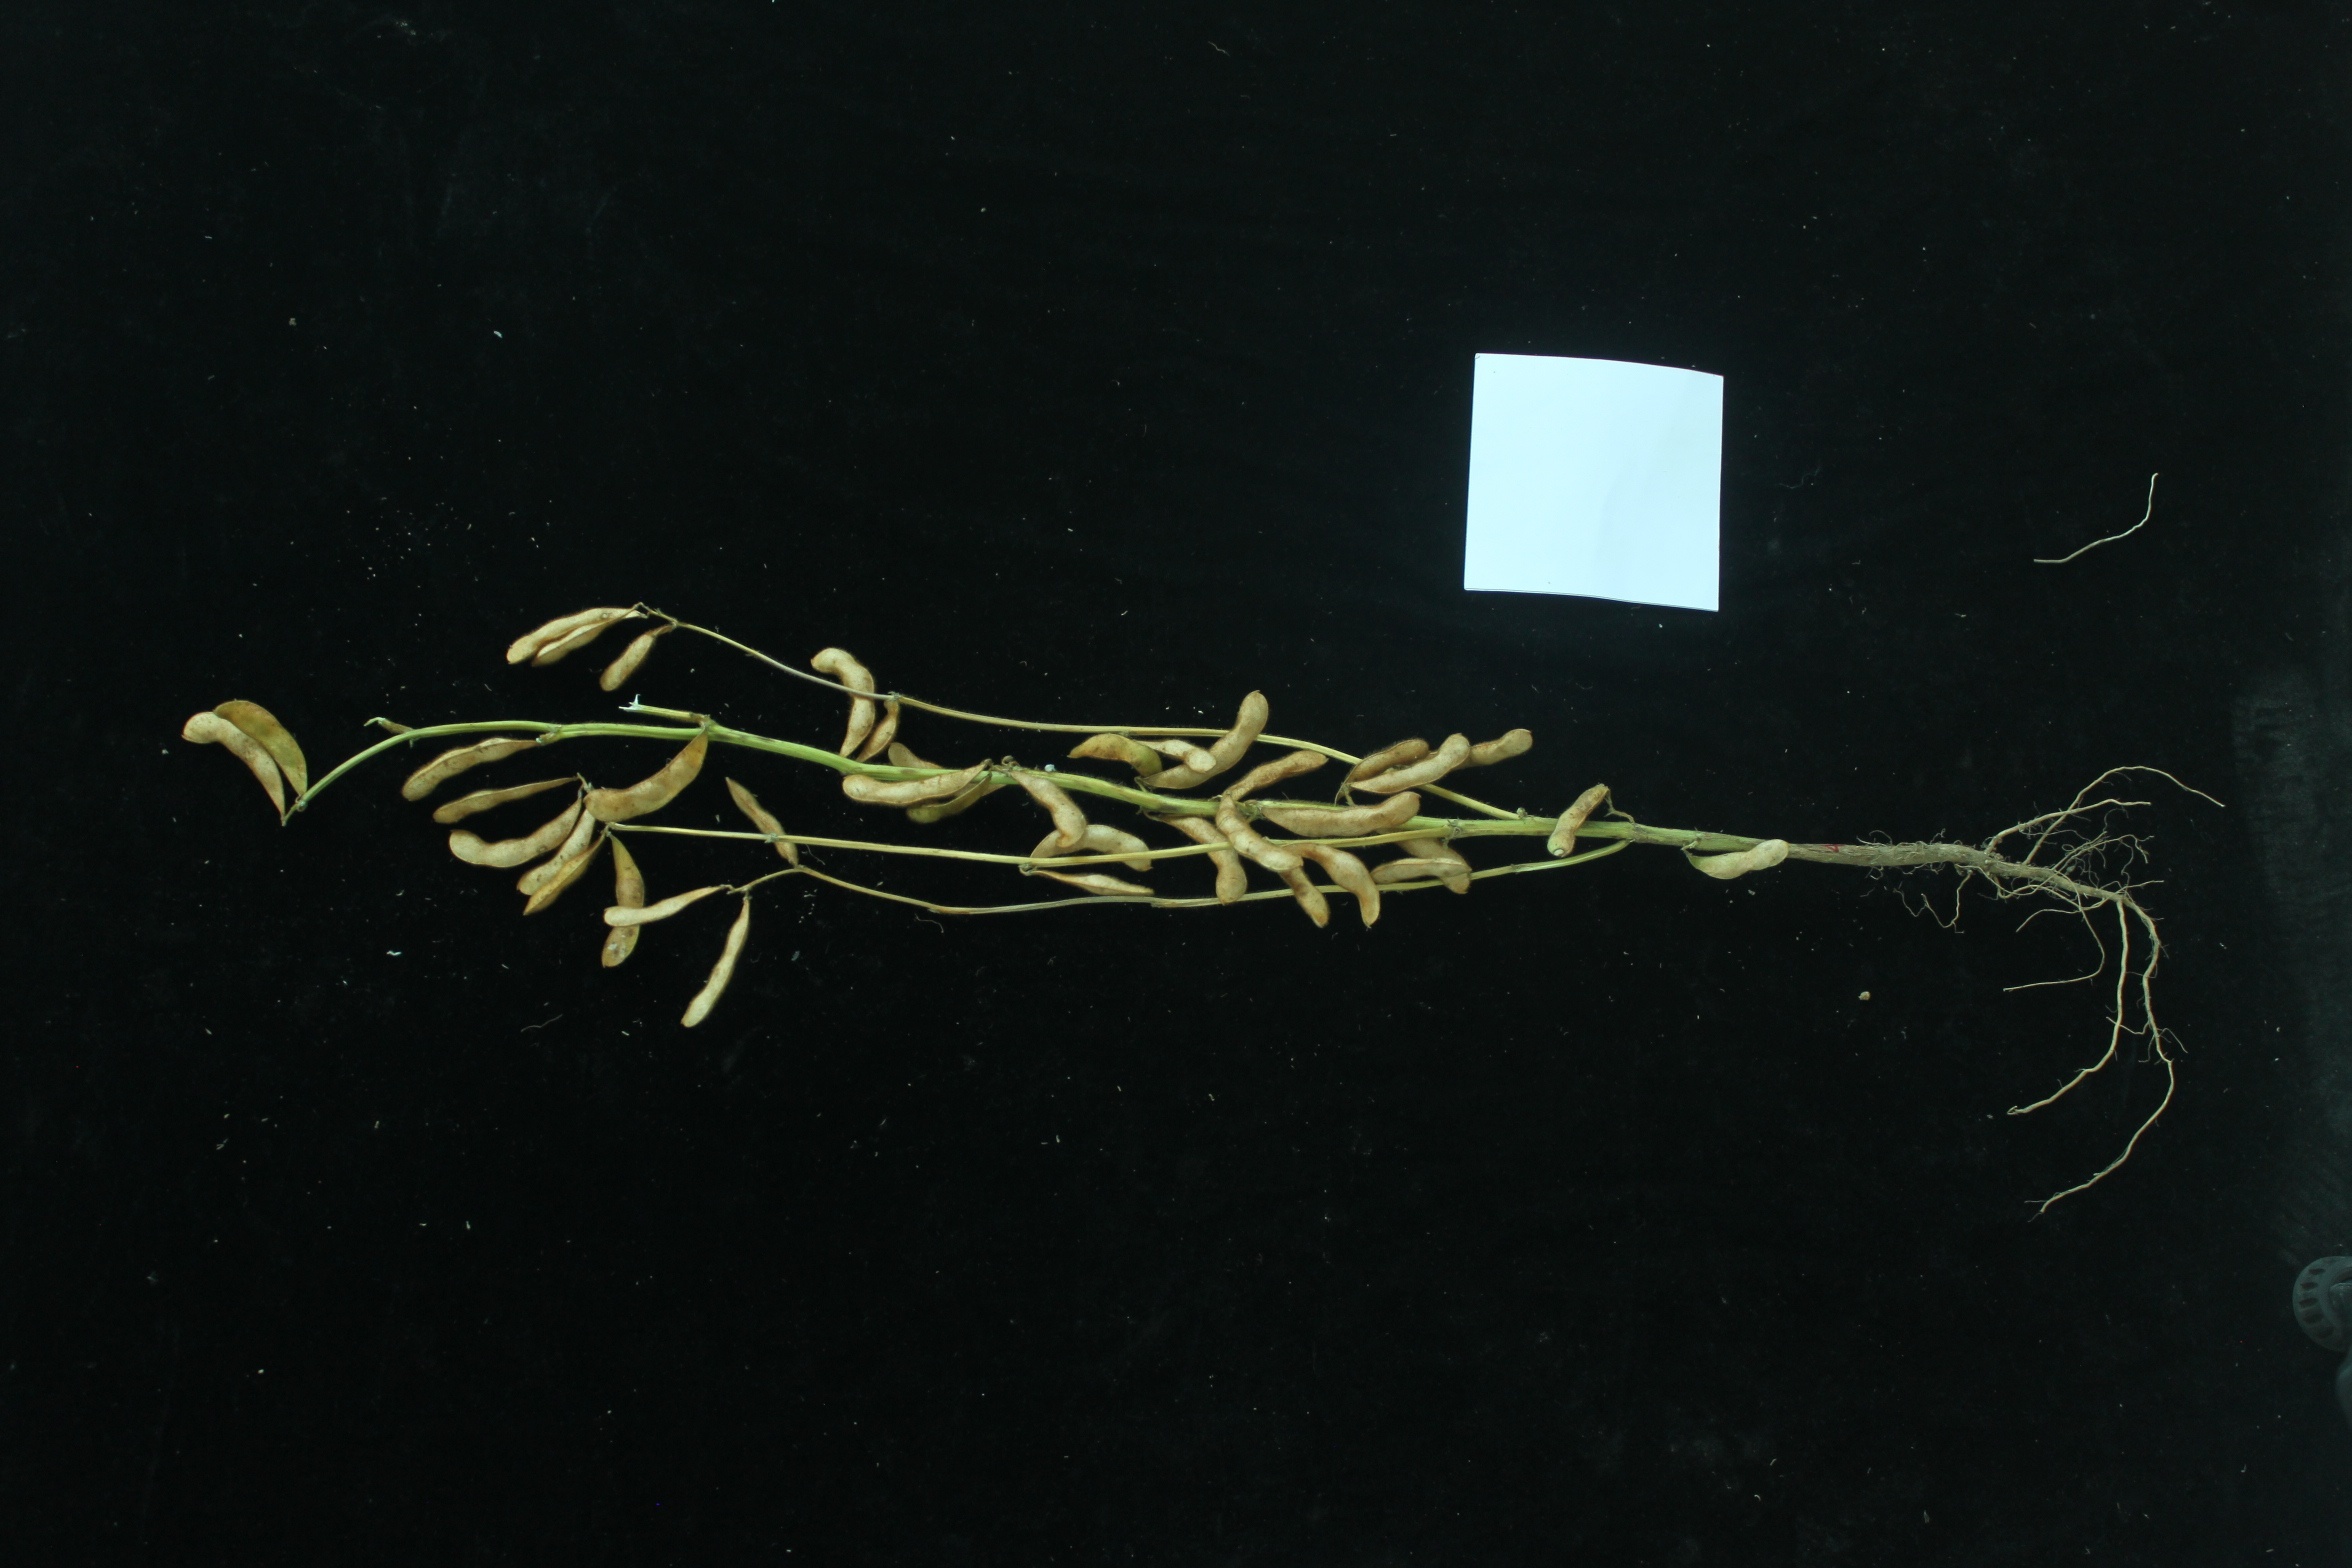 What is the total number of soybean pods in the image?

39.